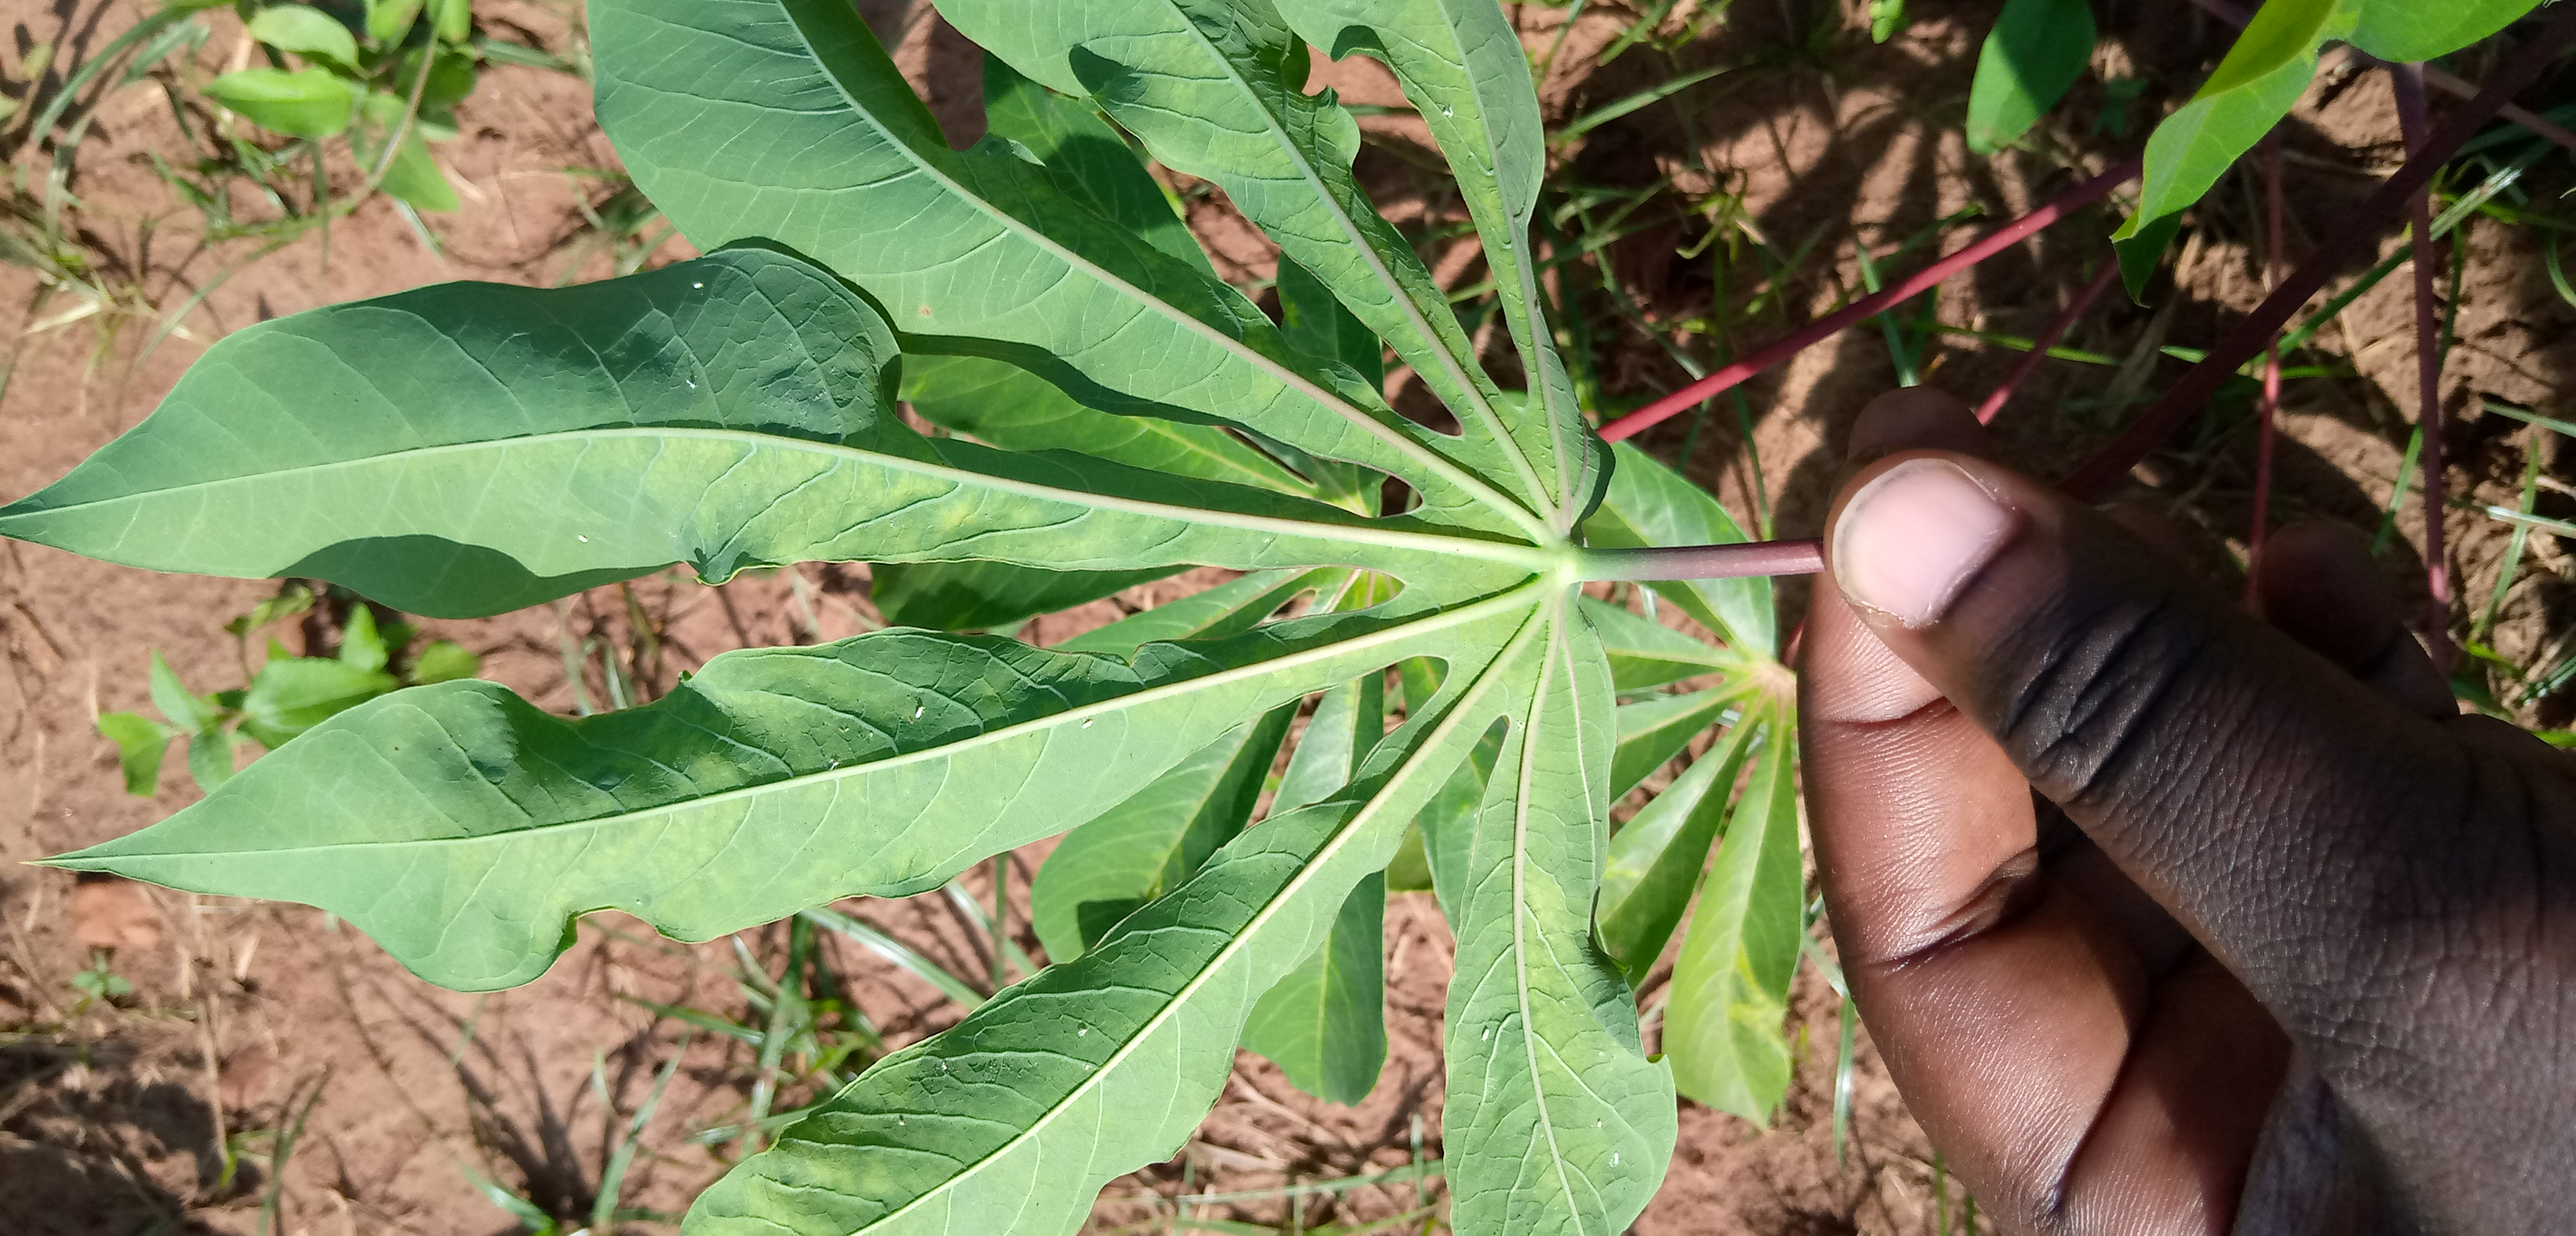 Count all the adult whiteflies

14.